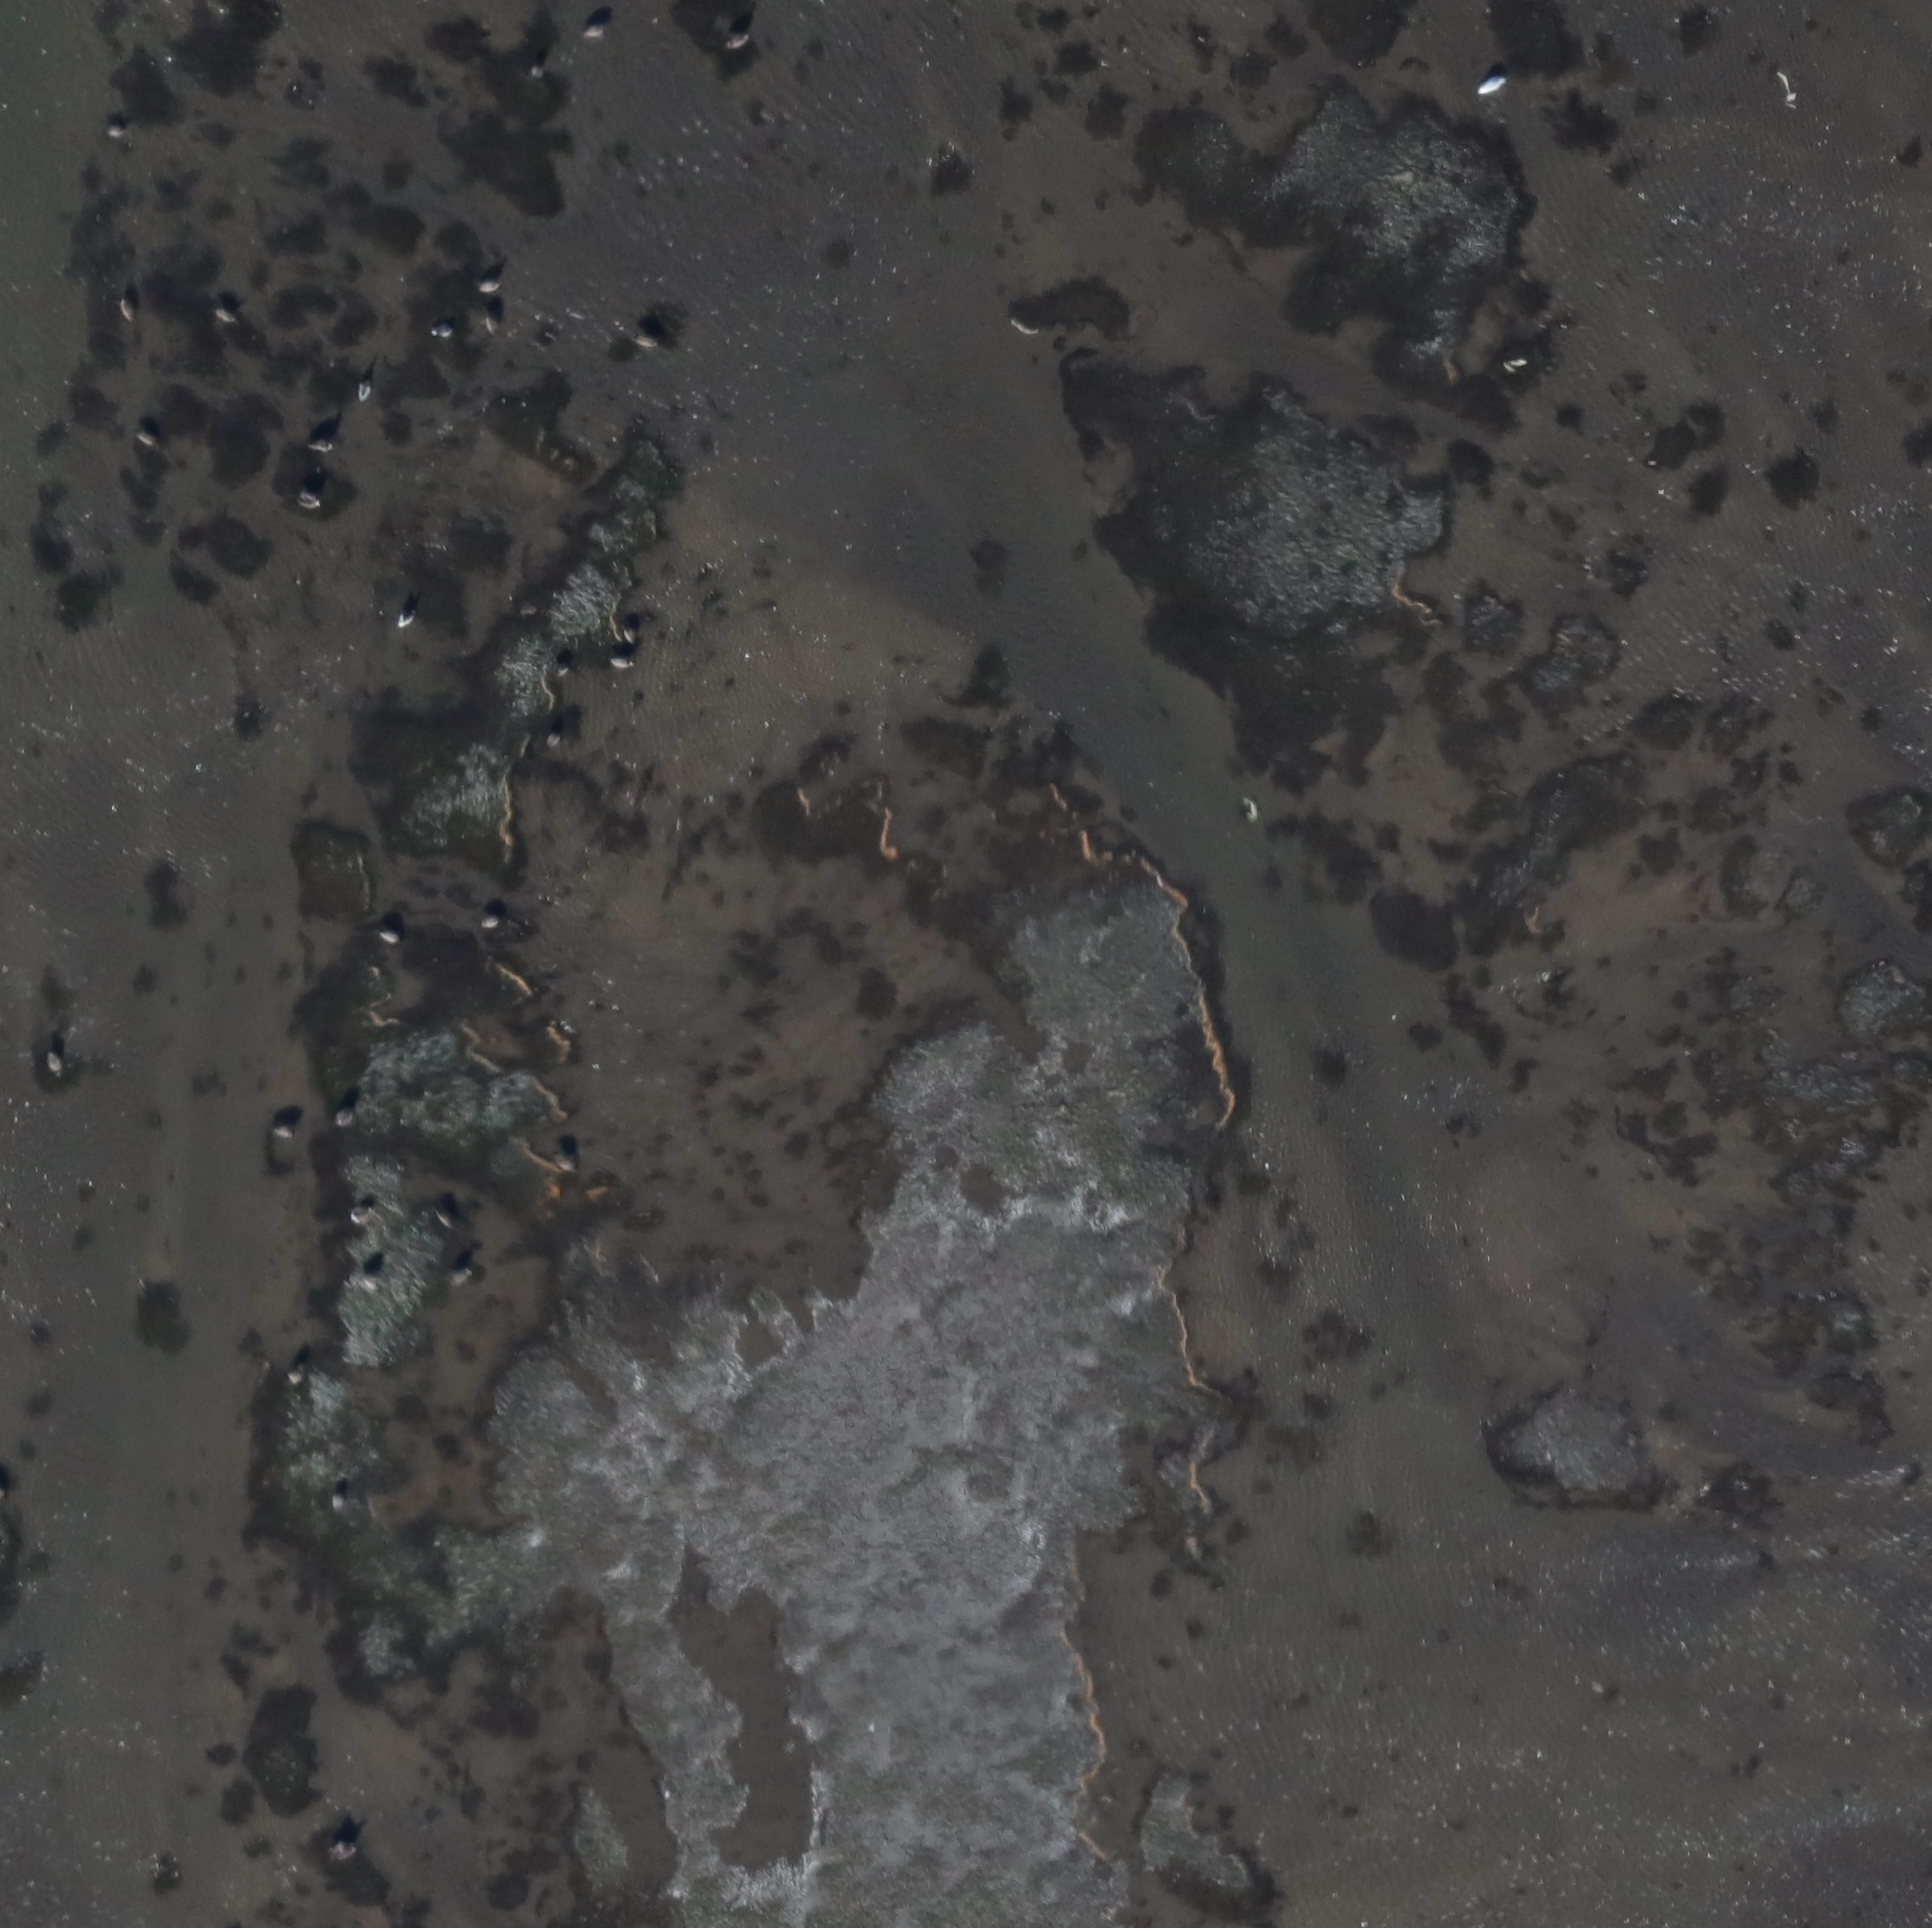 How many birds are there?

34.